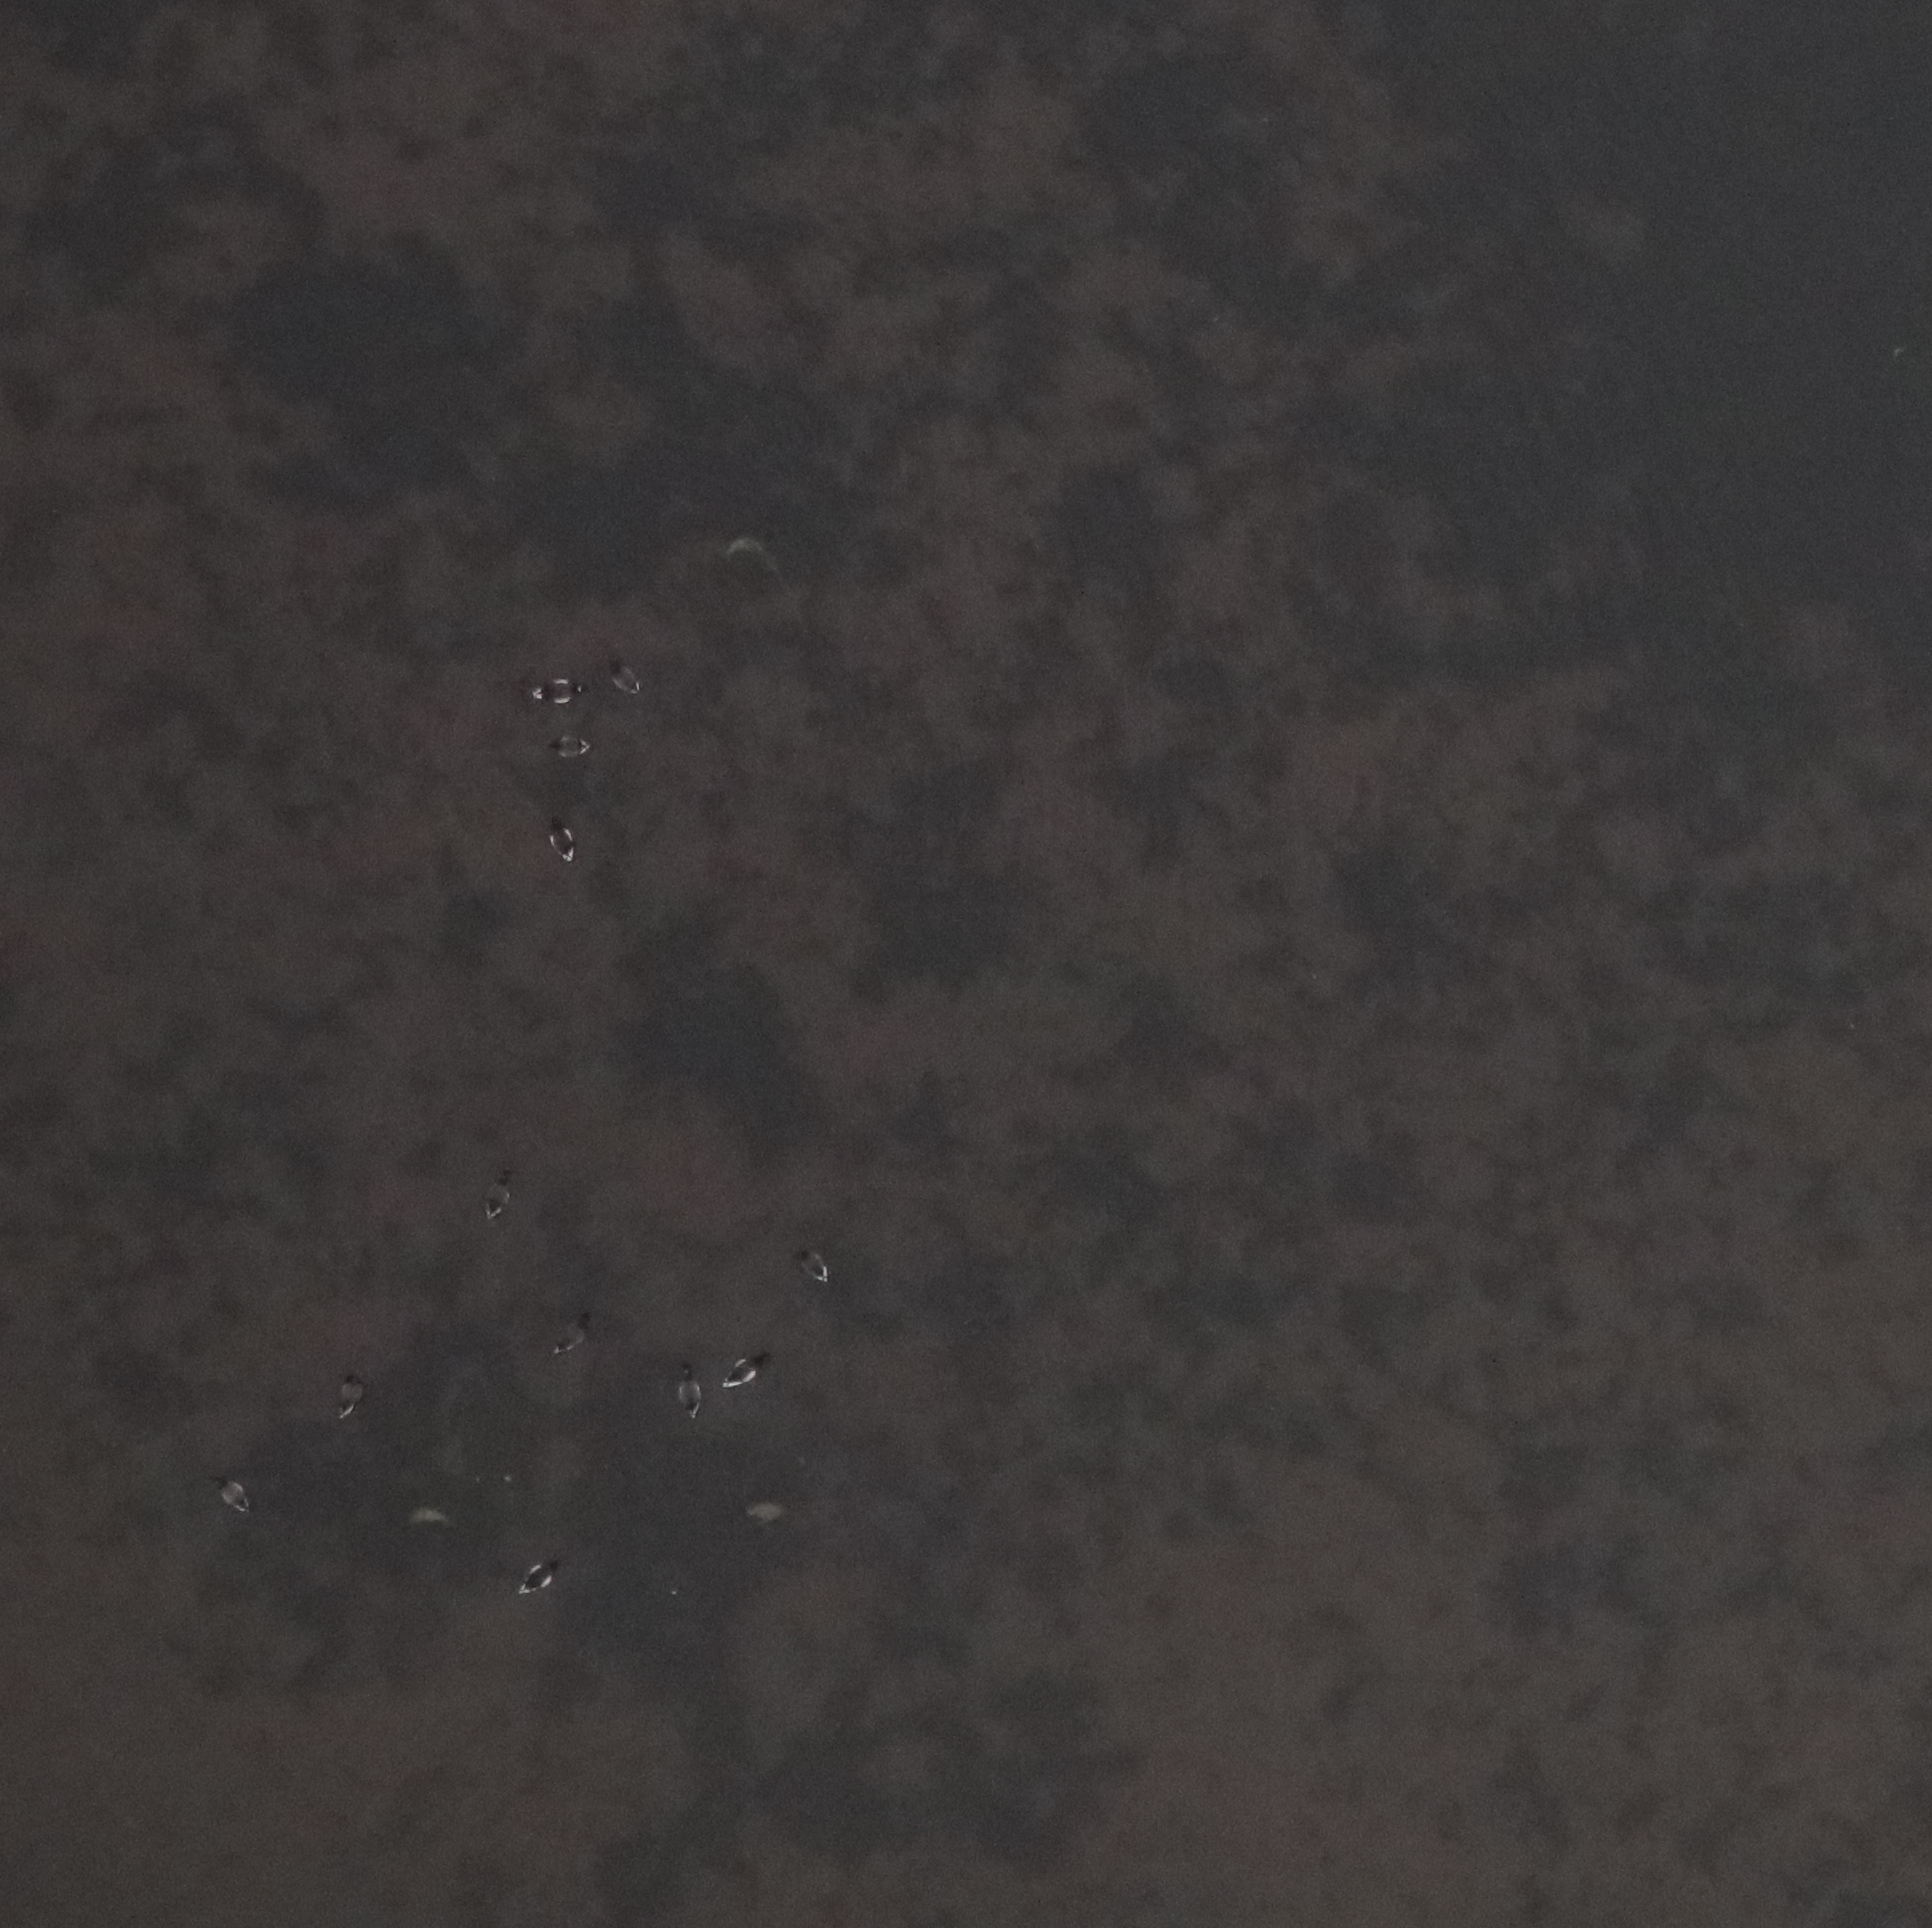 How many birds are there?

12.